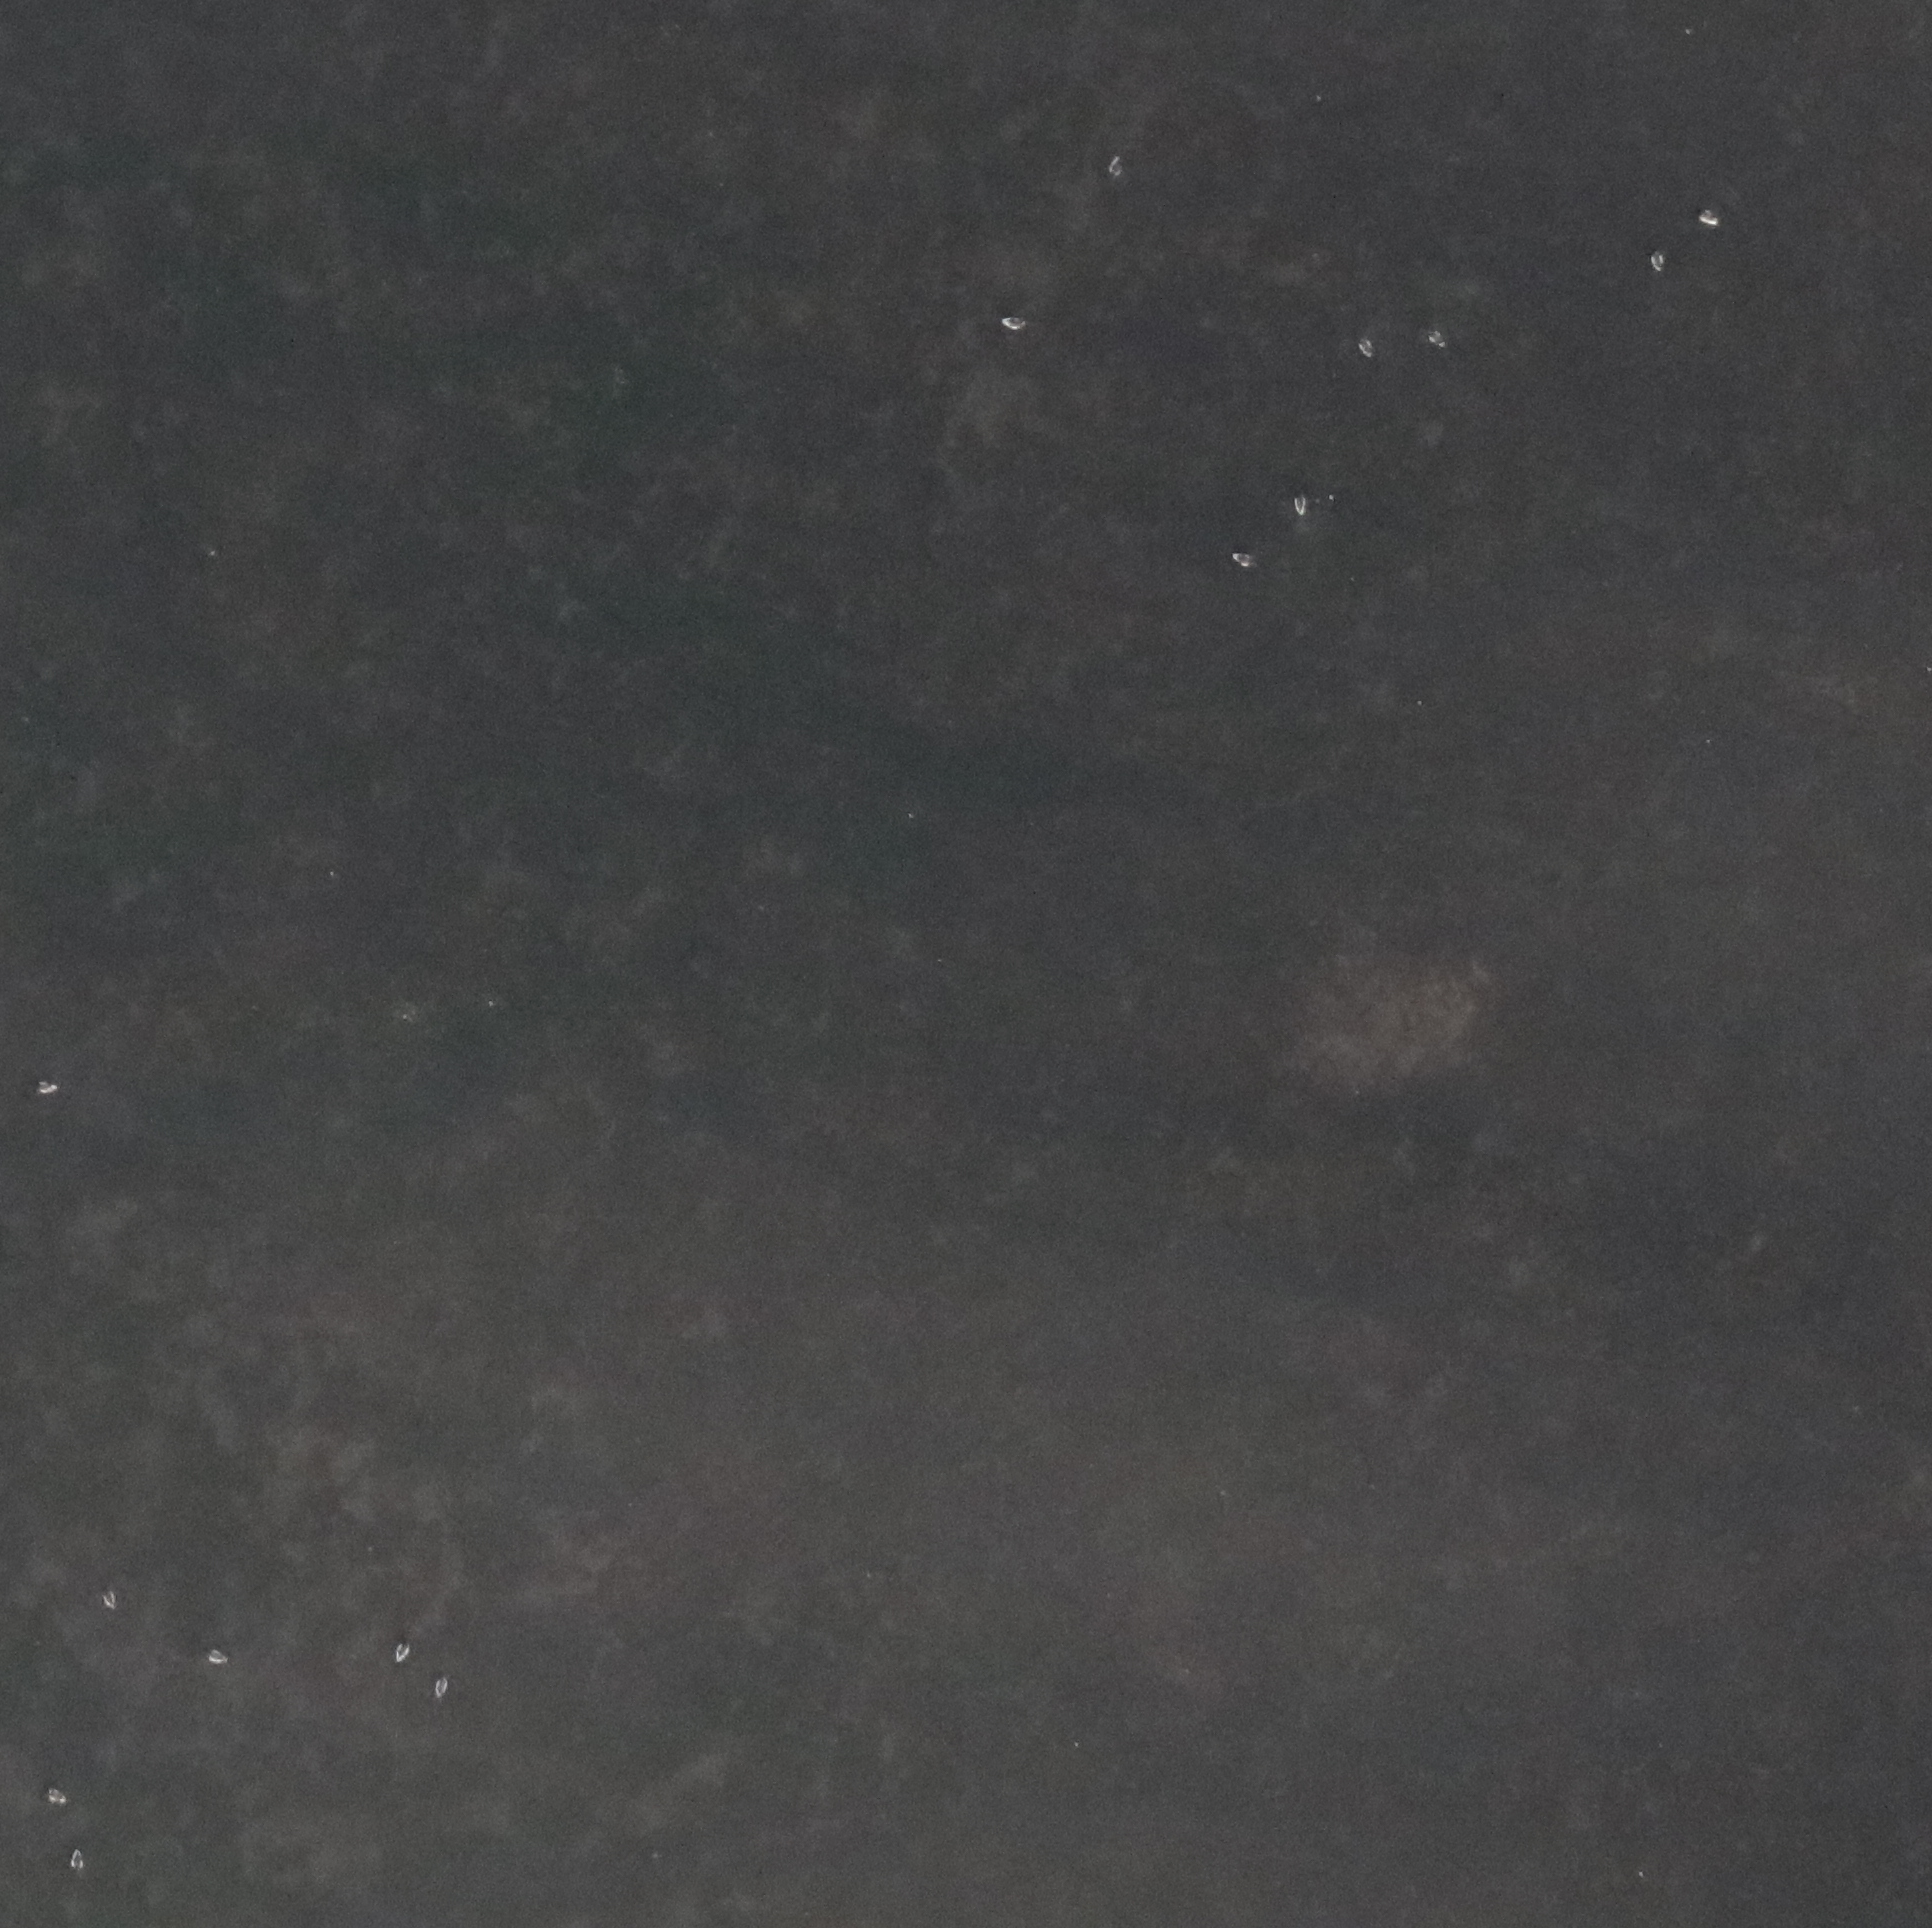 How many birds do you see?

15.